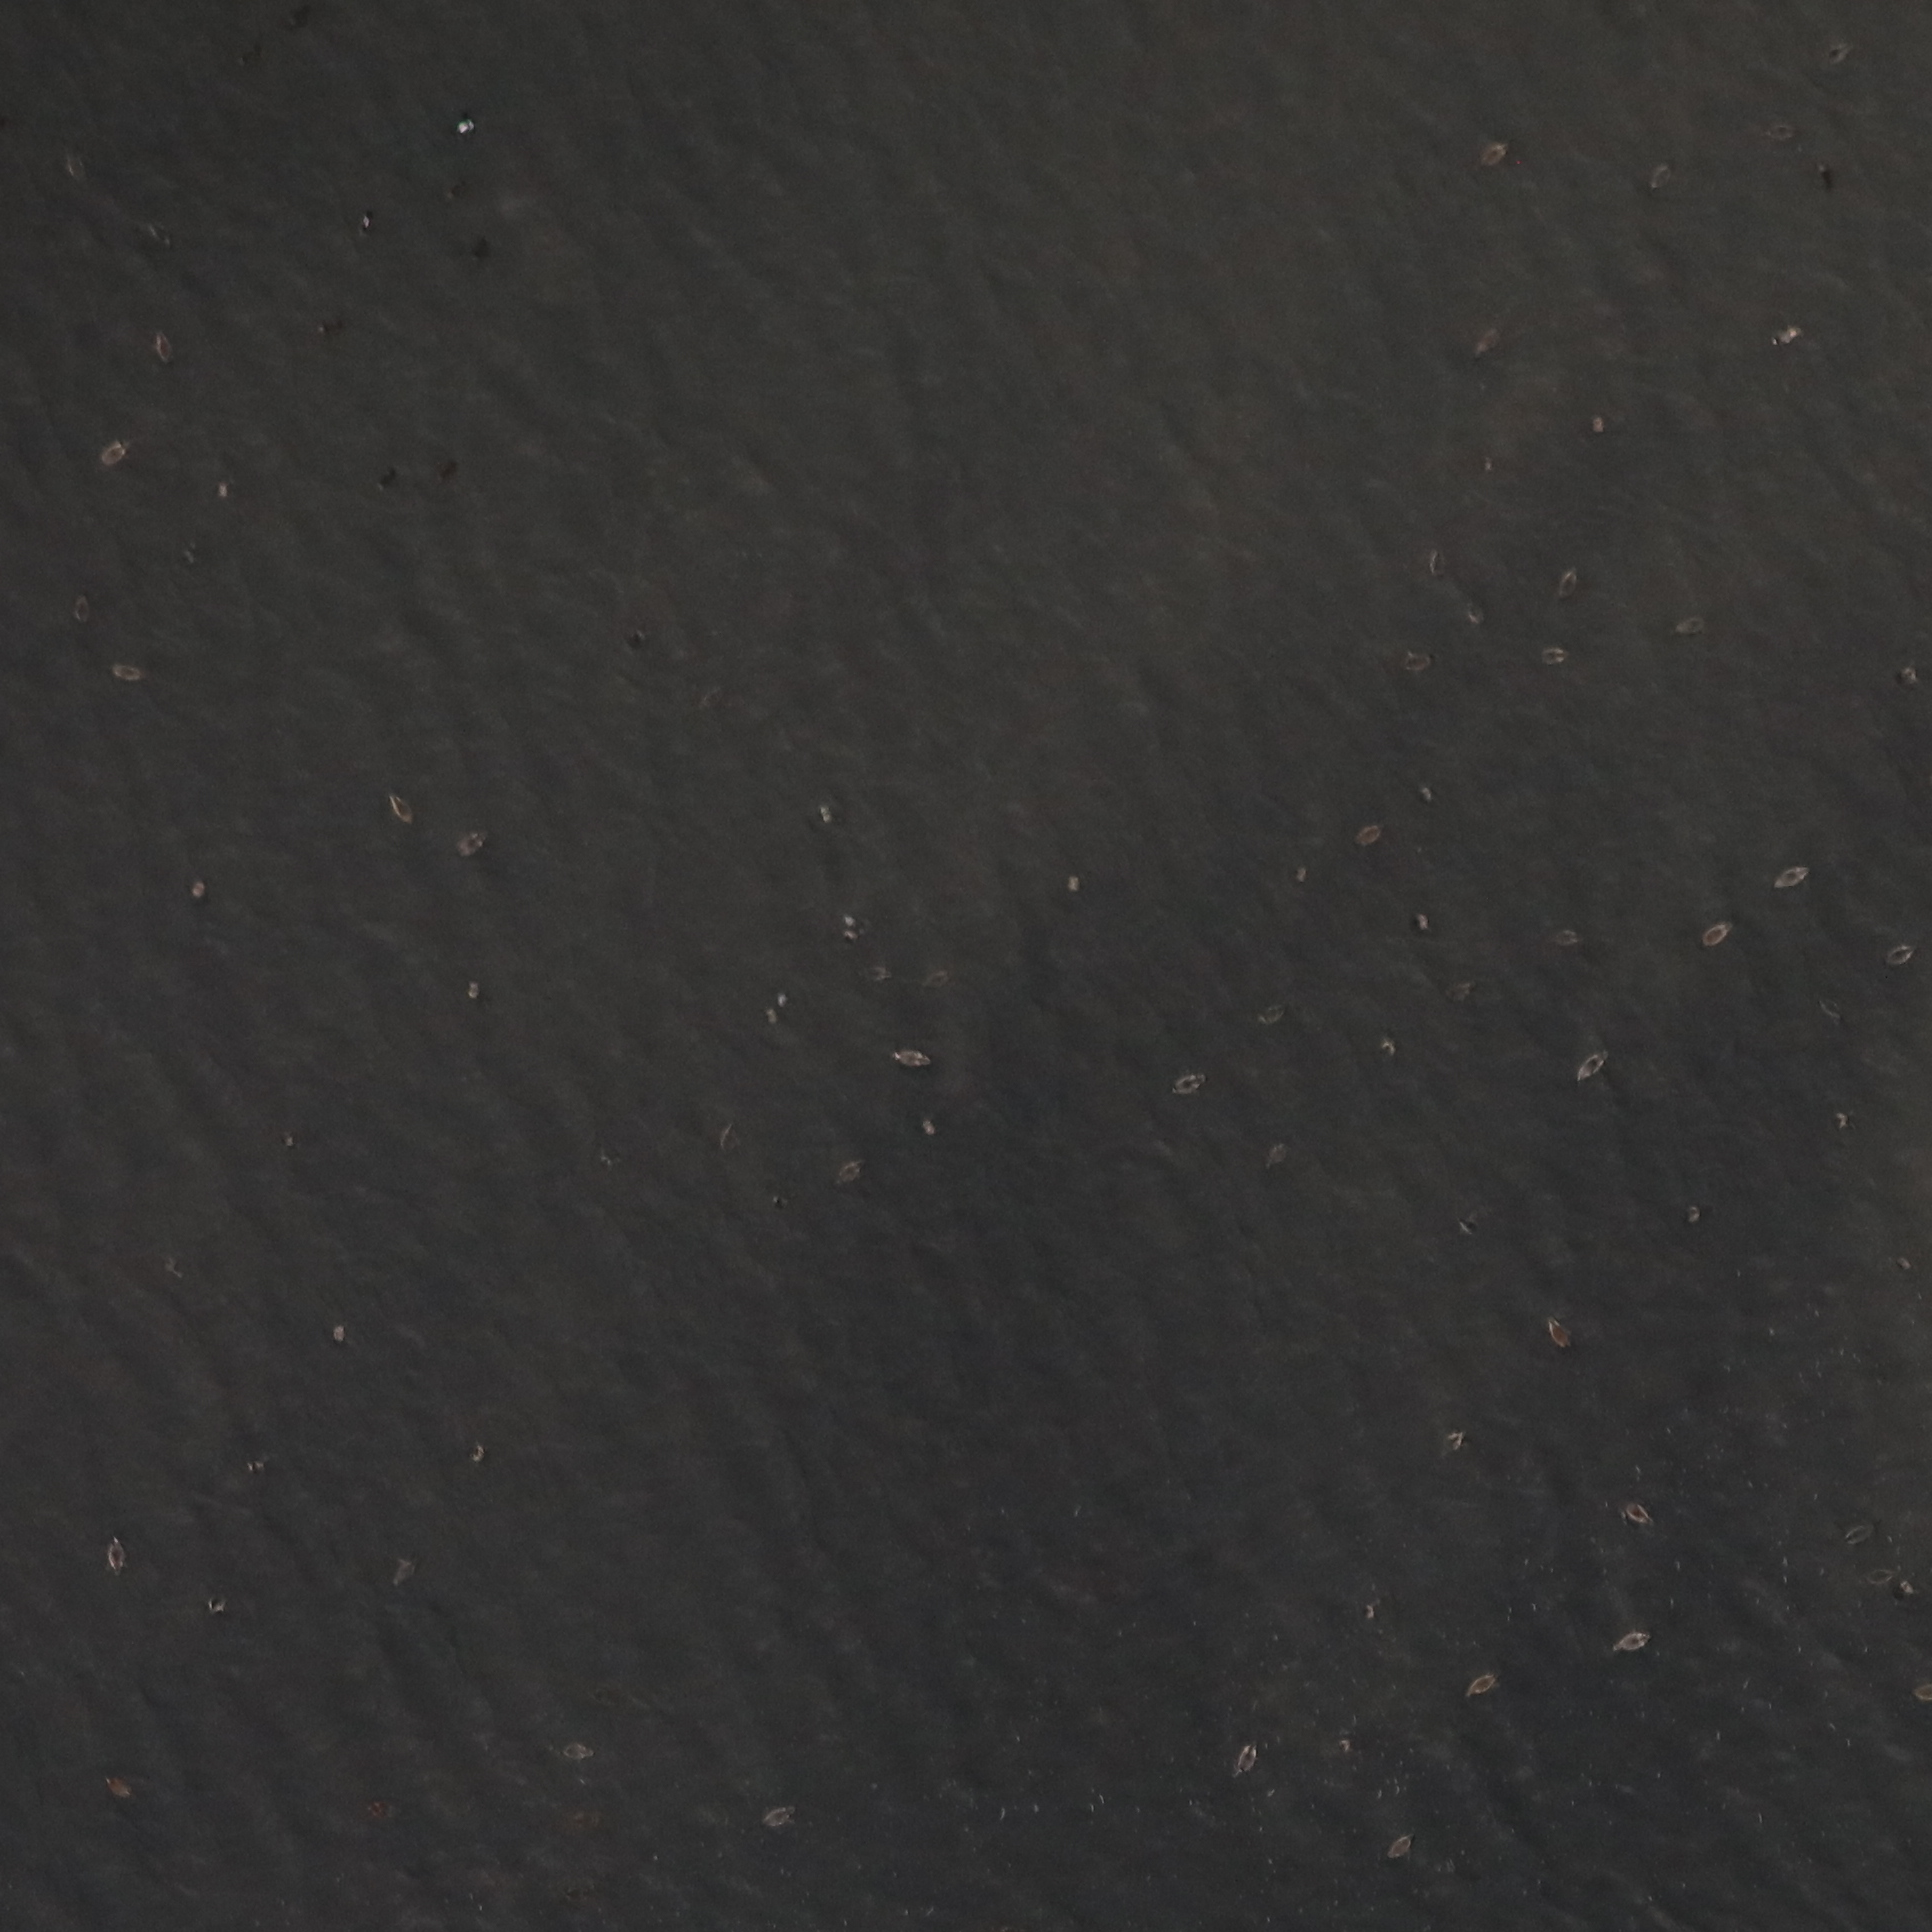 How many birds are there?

95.